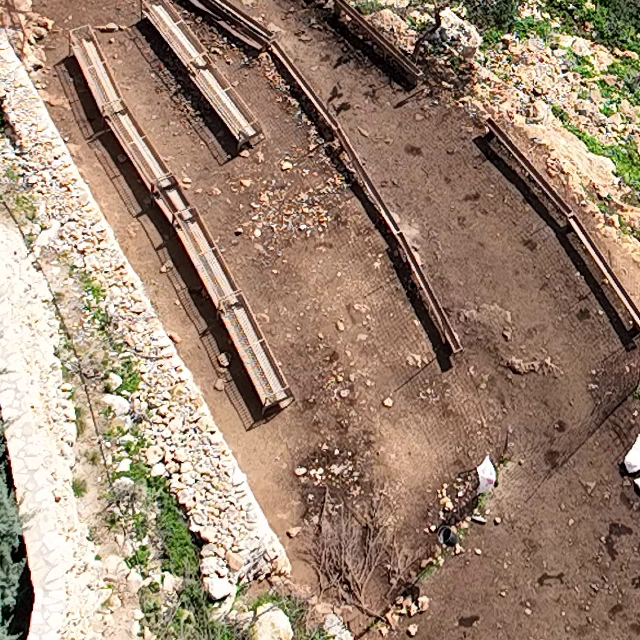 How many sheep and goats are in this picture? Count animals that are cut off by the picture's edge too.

0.